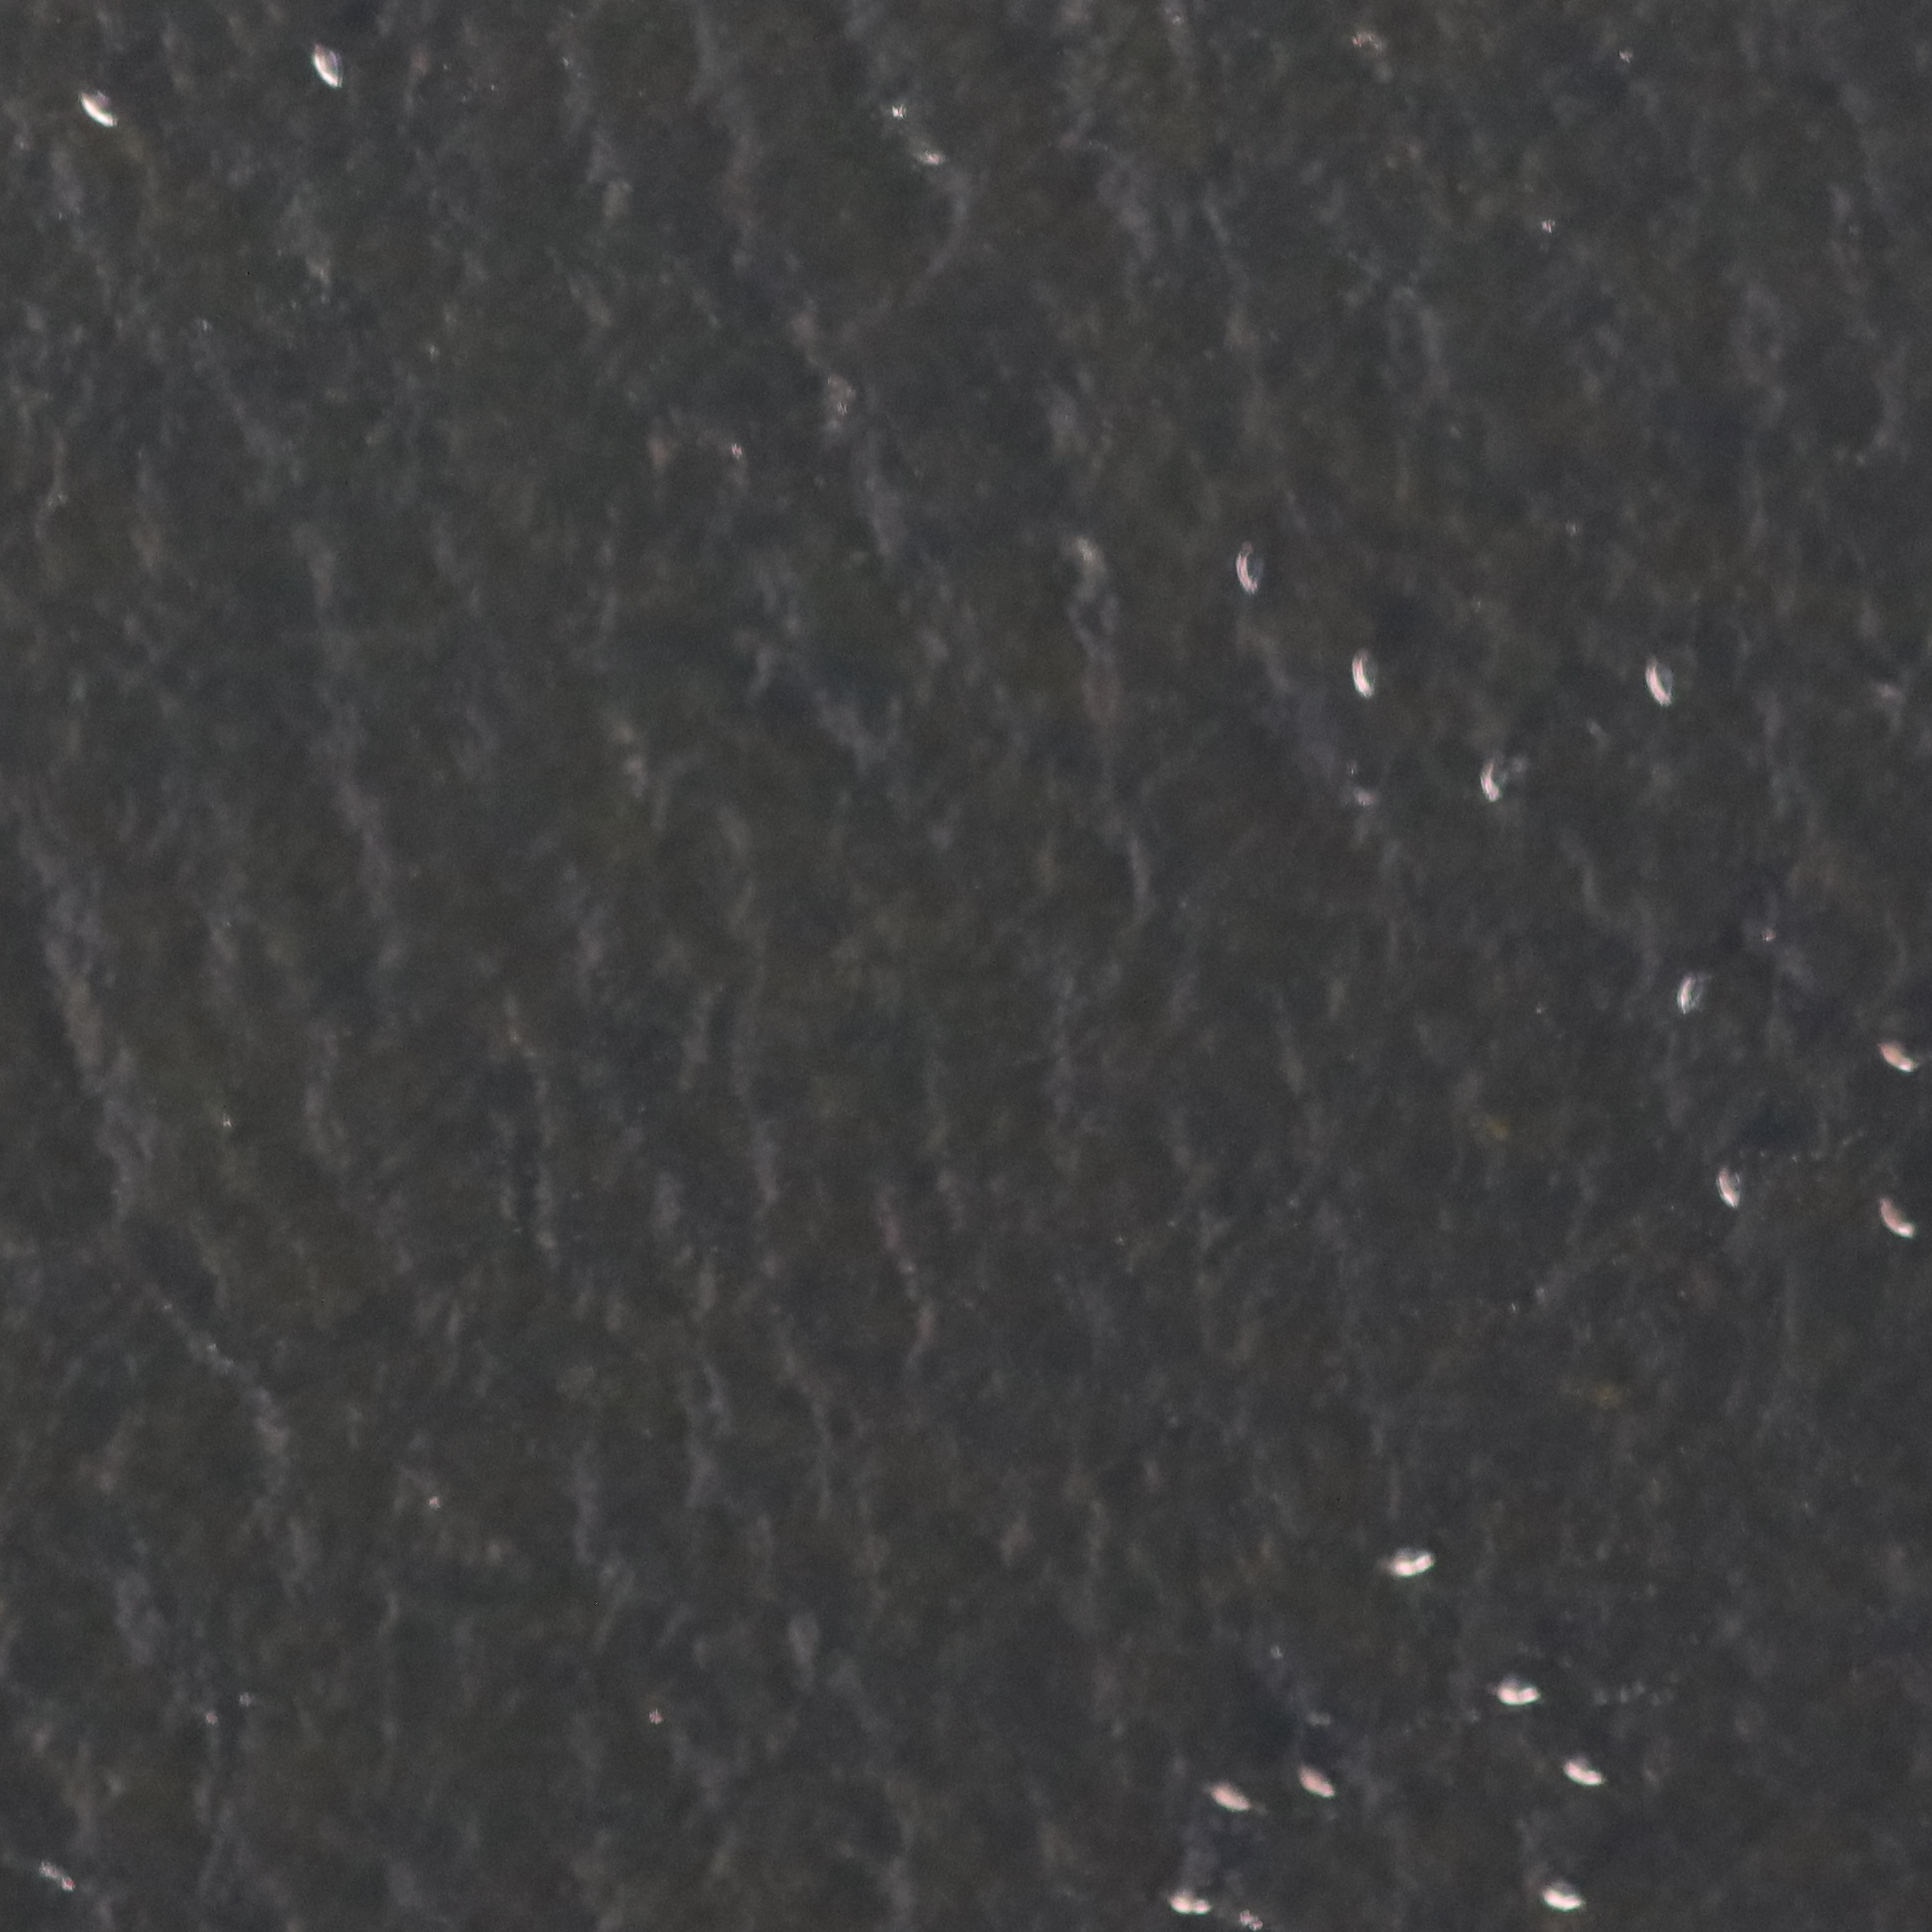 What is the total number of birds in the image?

17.